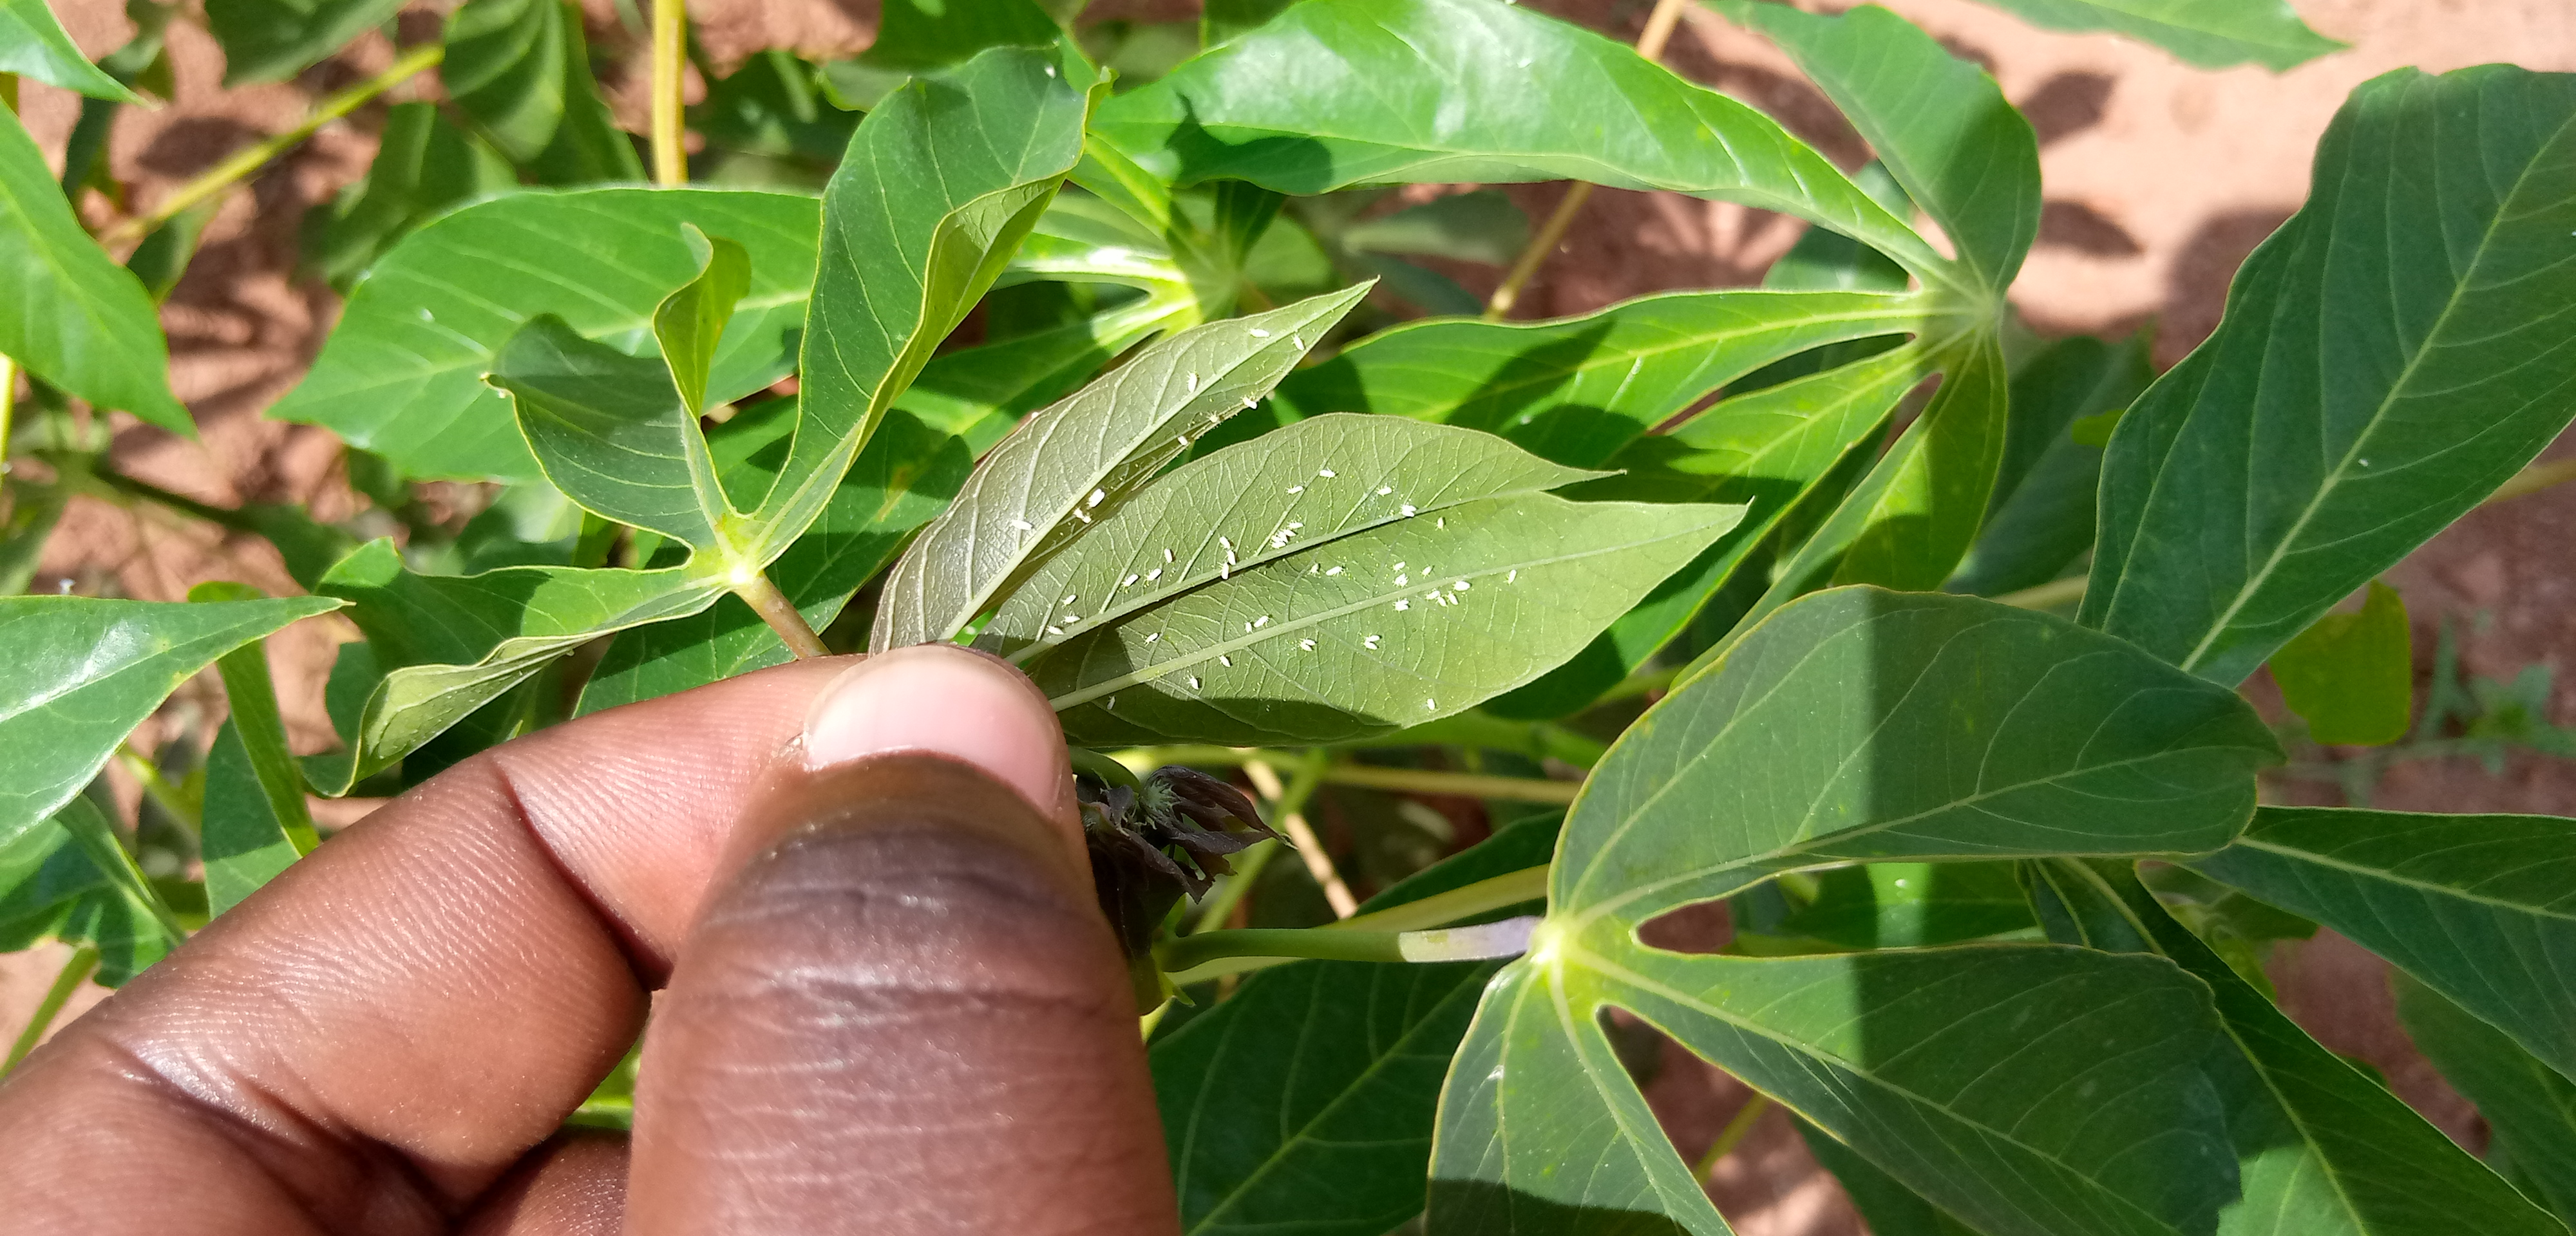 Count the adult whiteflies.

58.